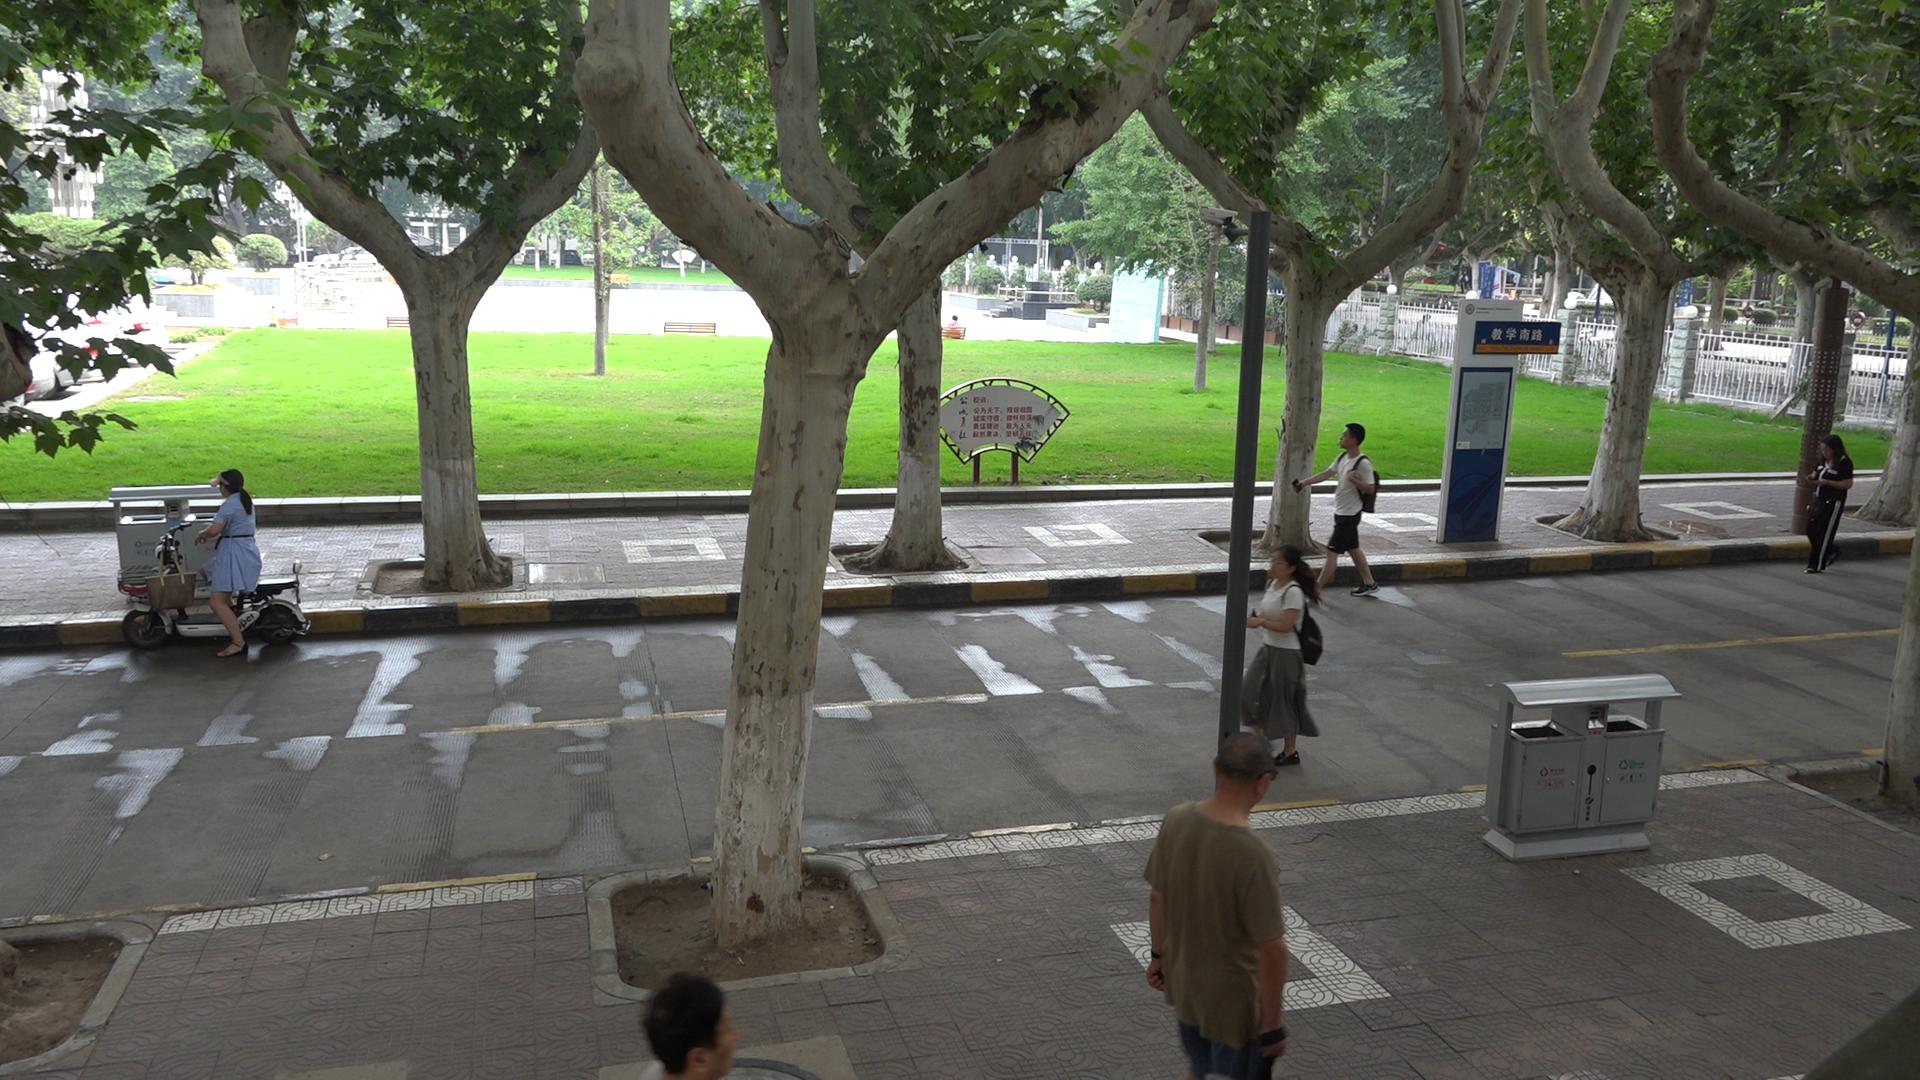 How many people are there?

6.